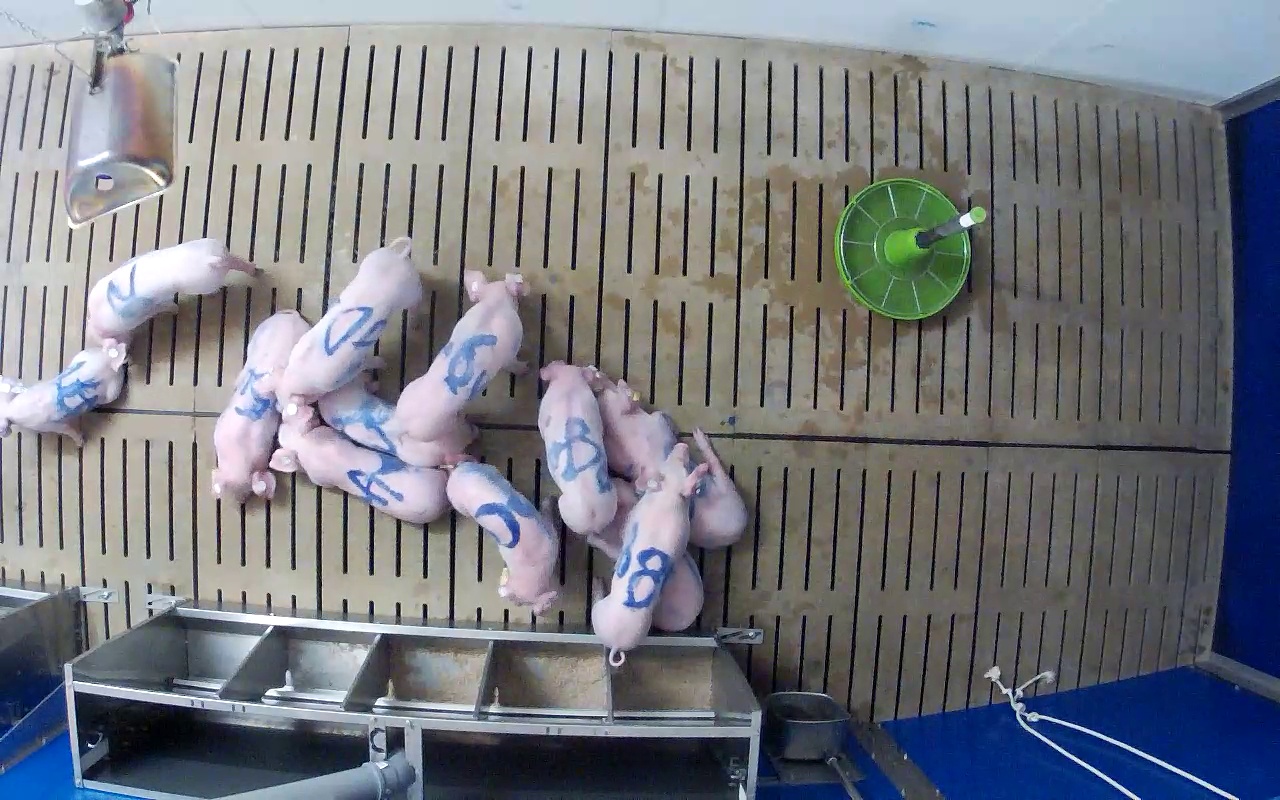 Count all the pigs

12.